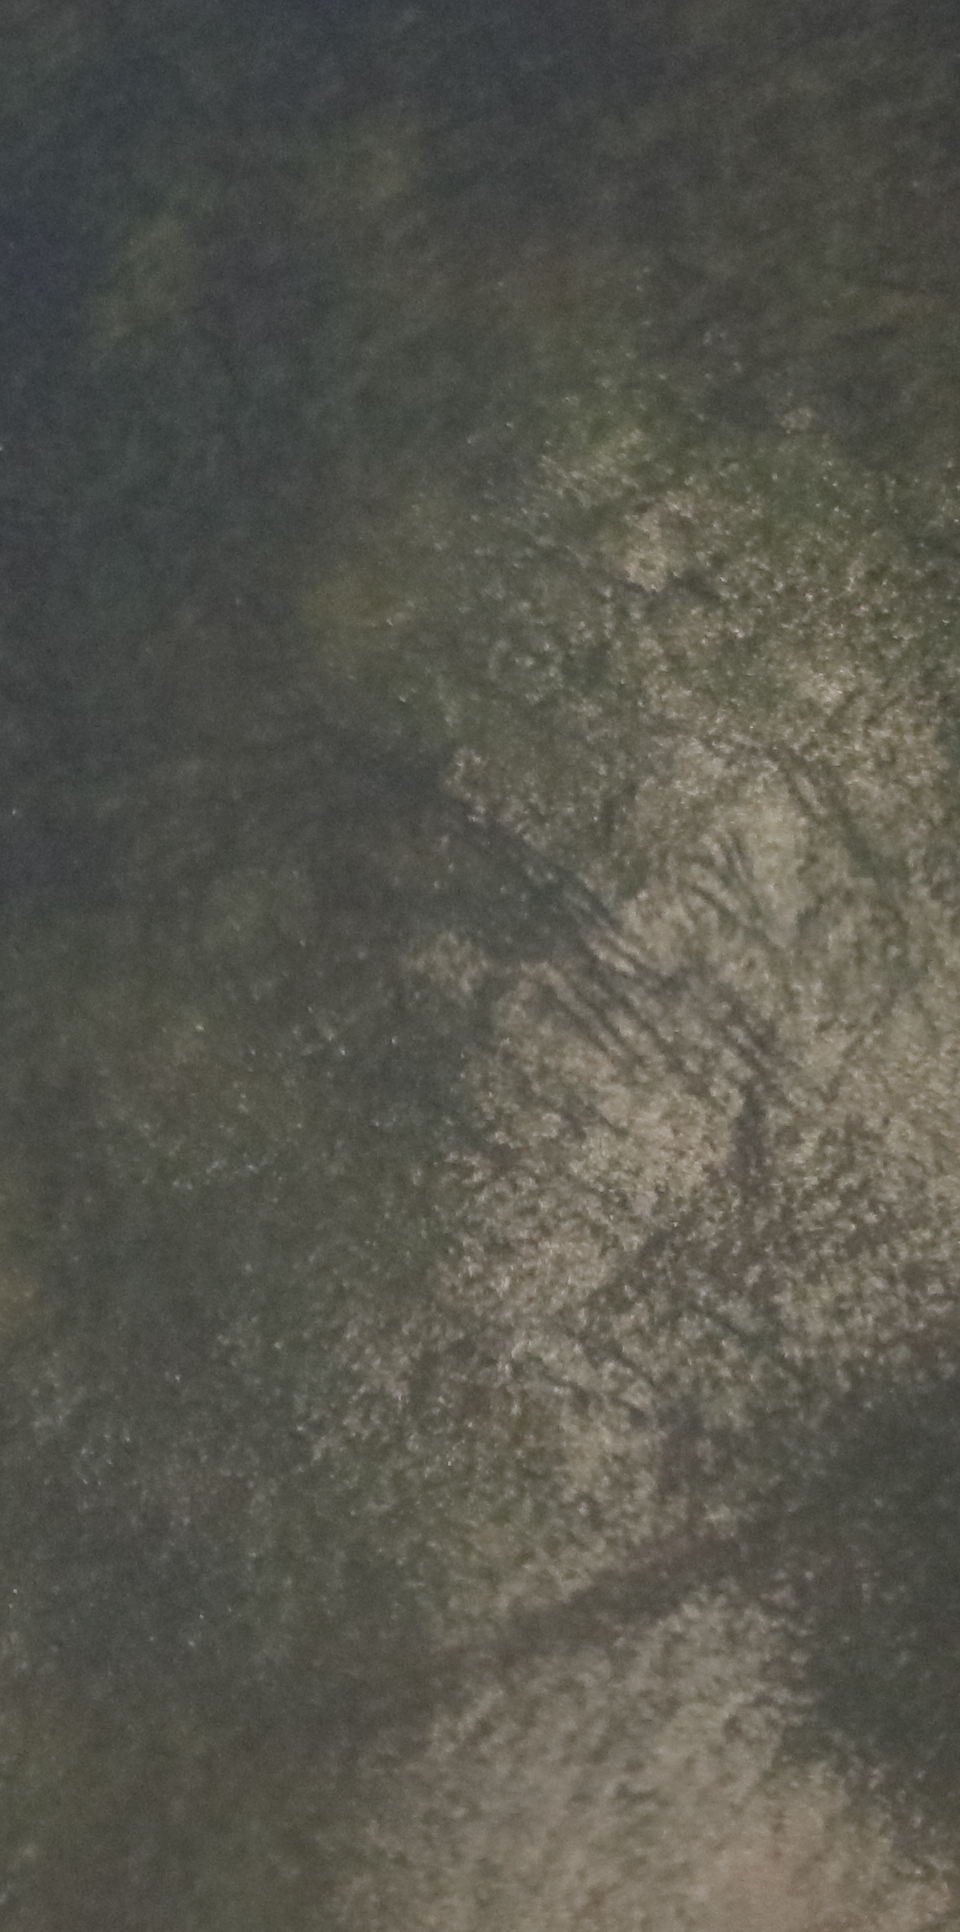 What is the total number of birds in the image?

0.